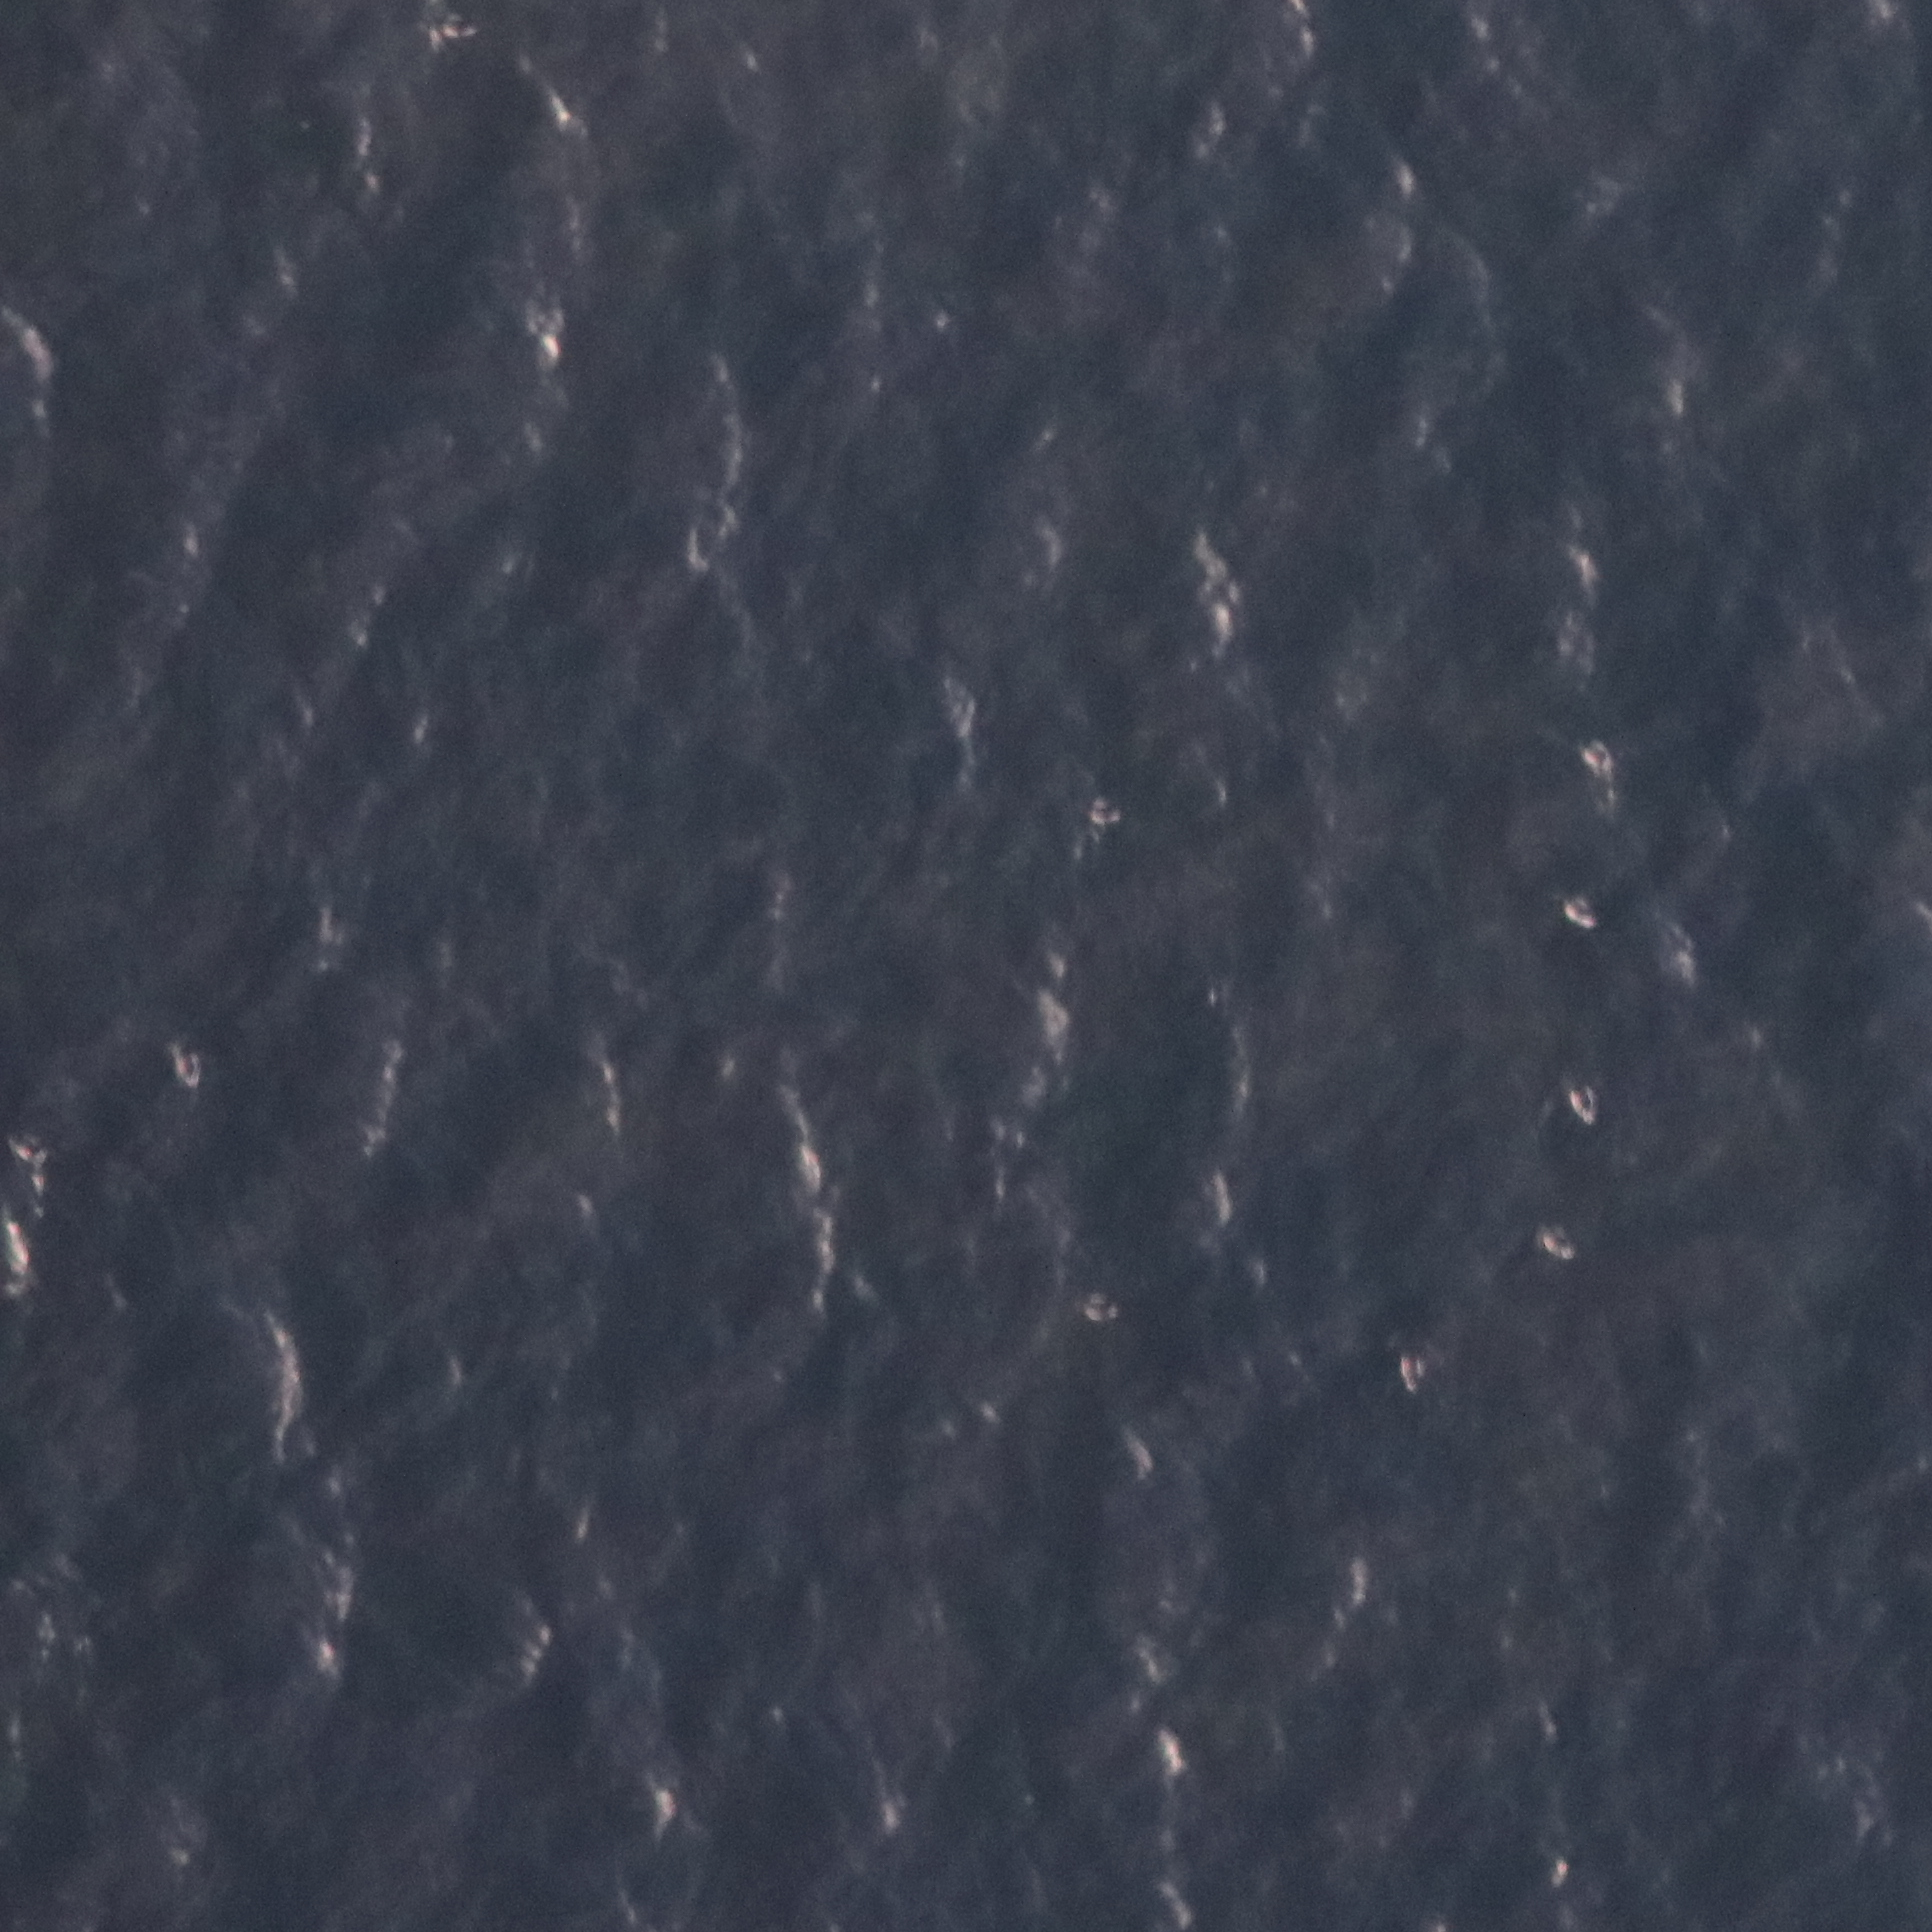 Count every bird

10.